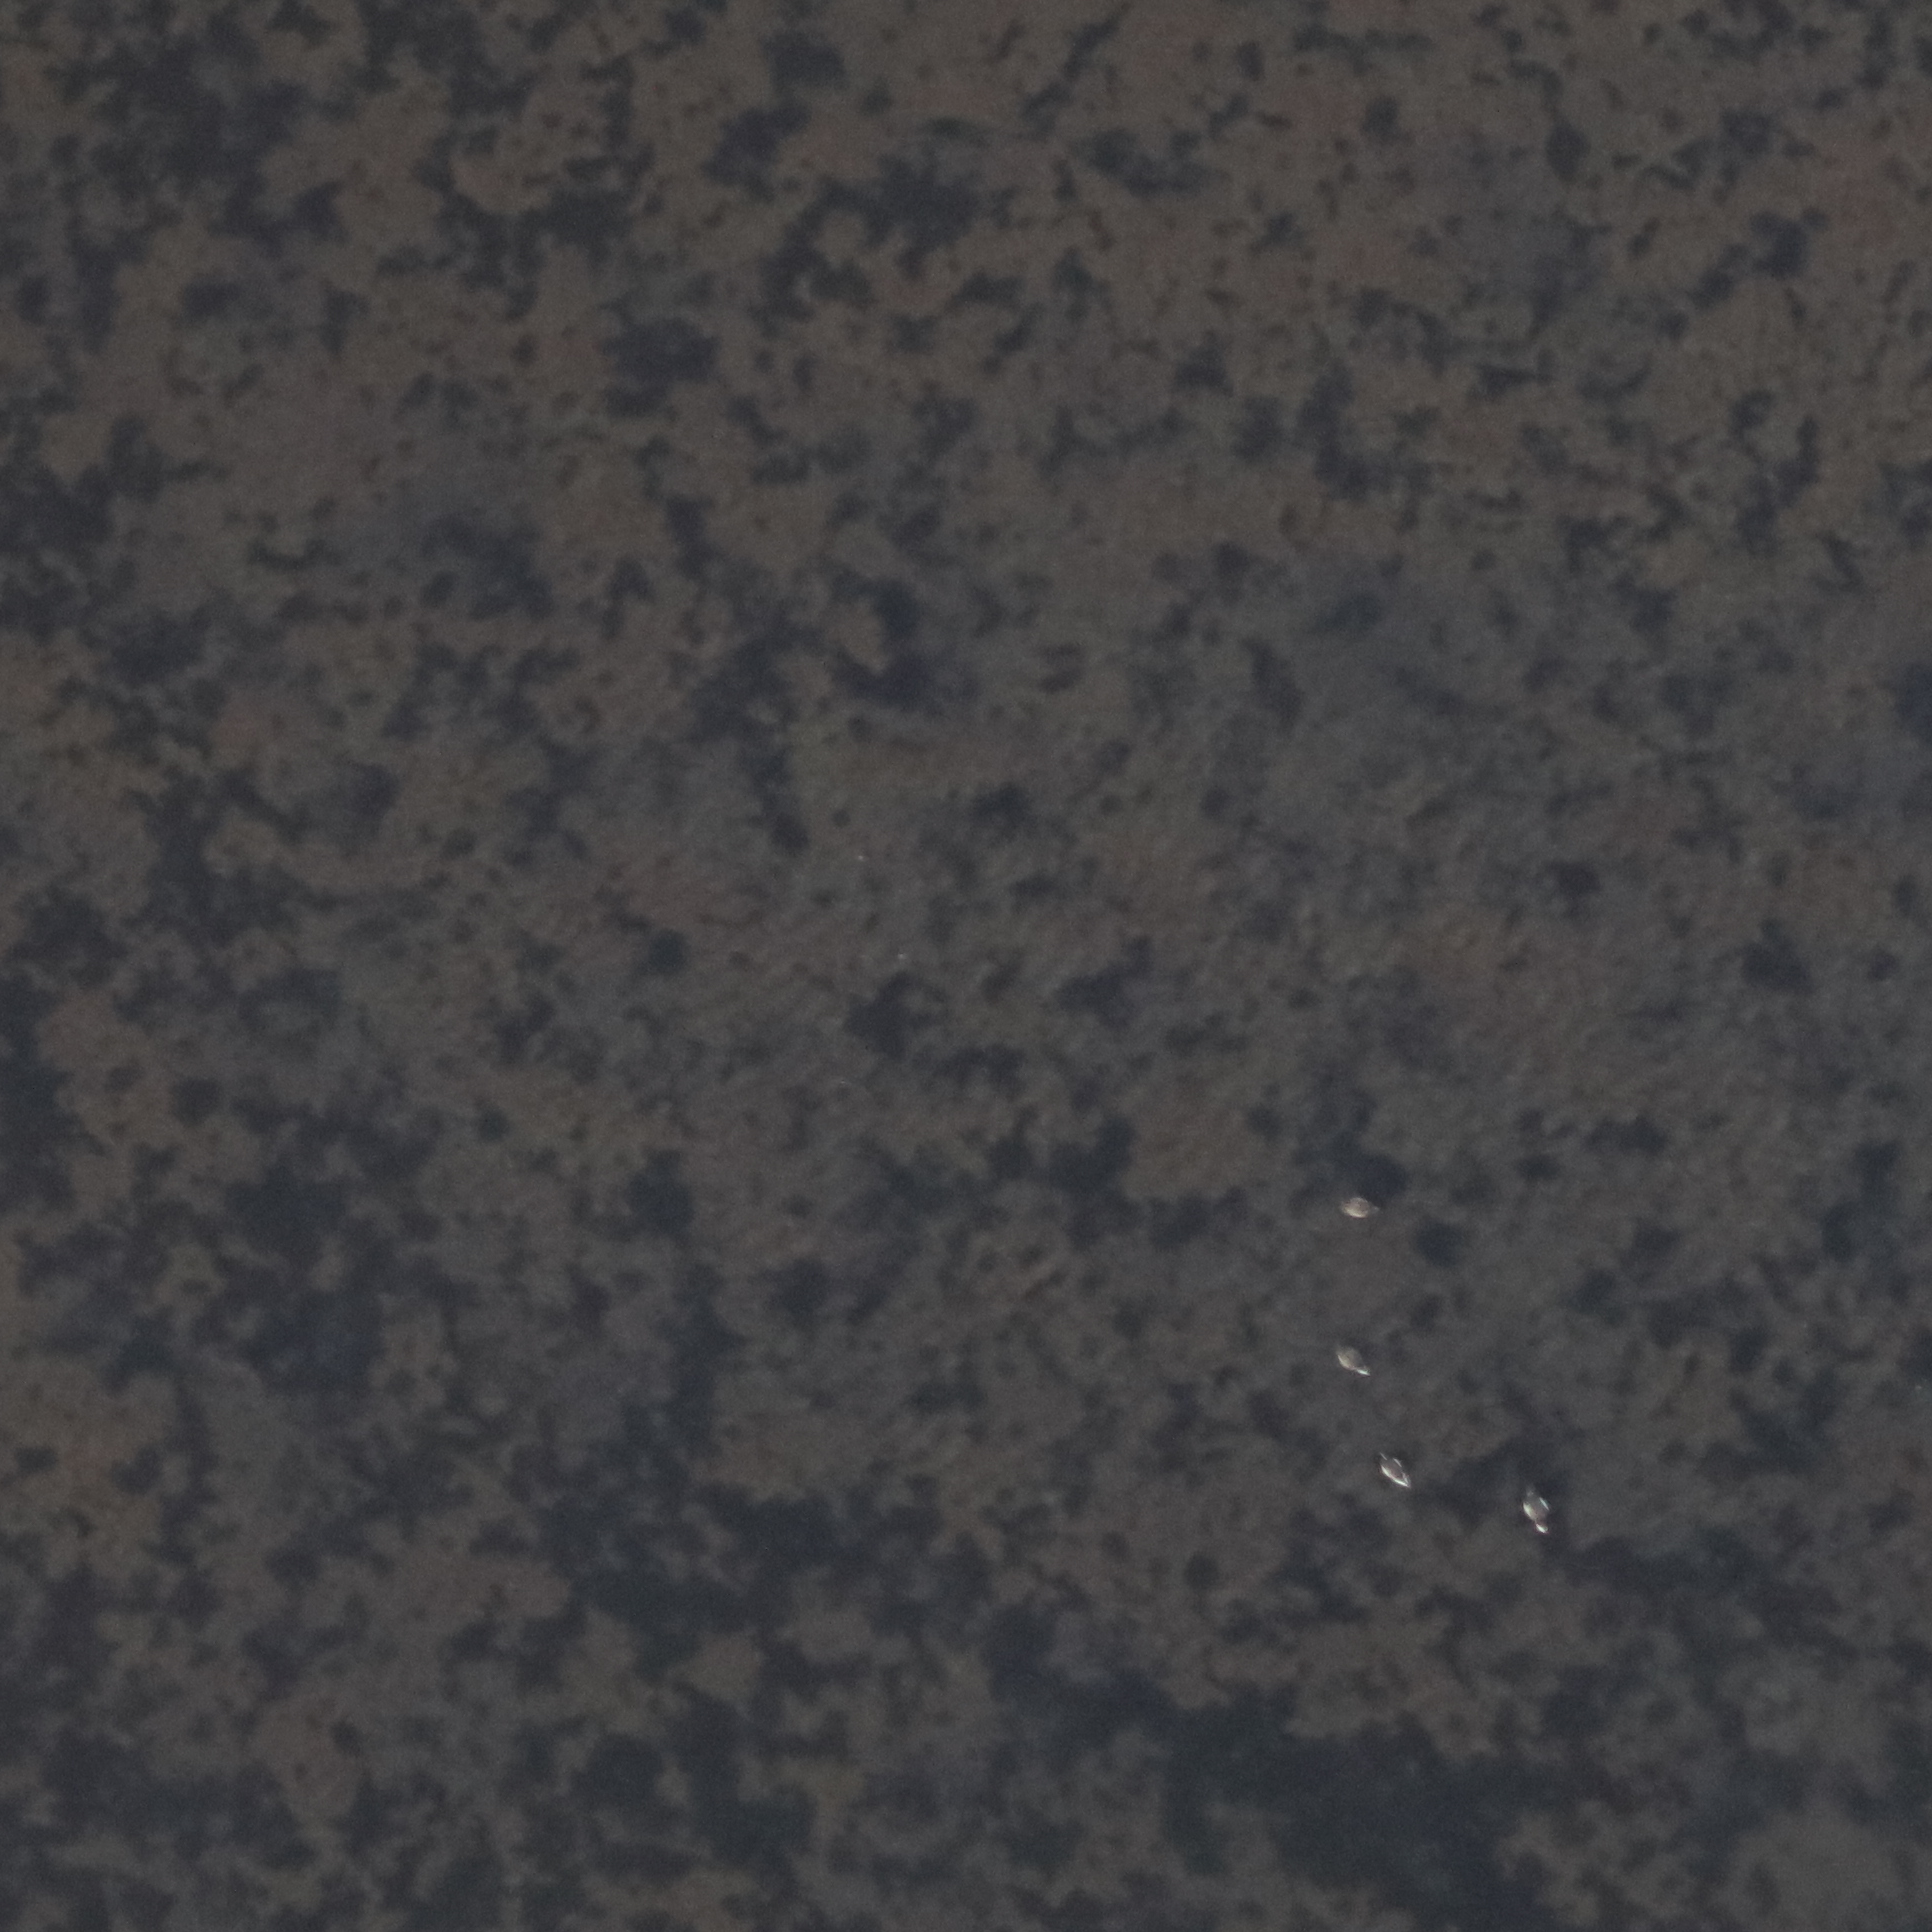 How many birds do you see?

4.